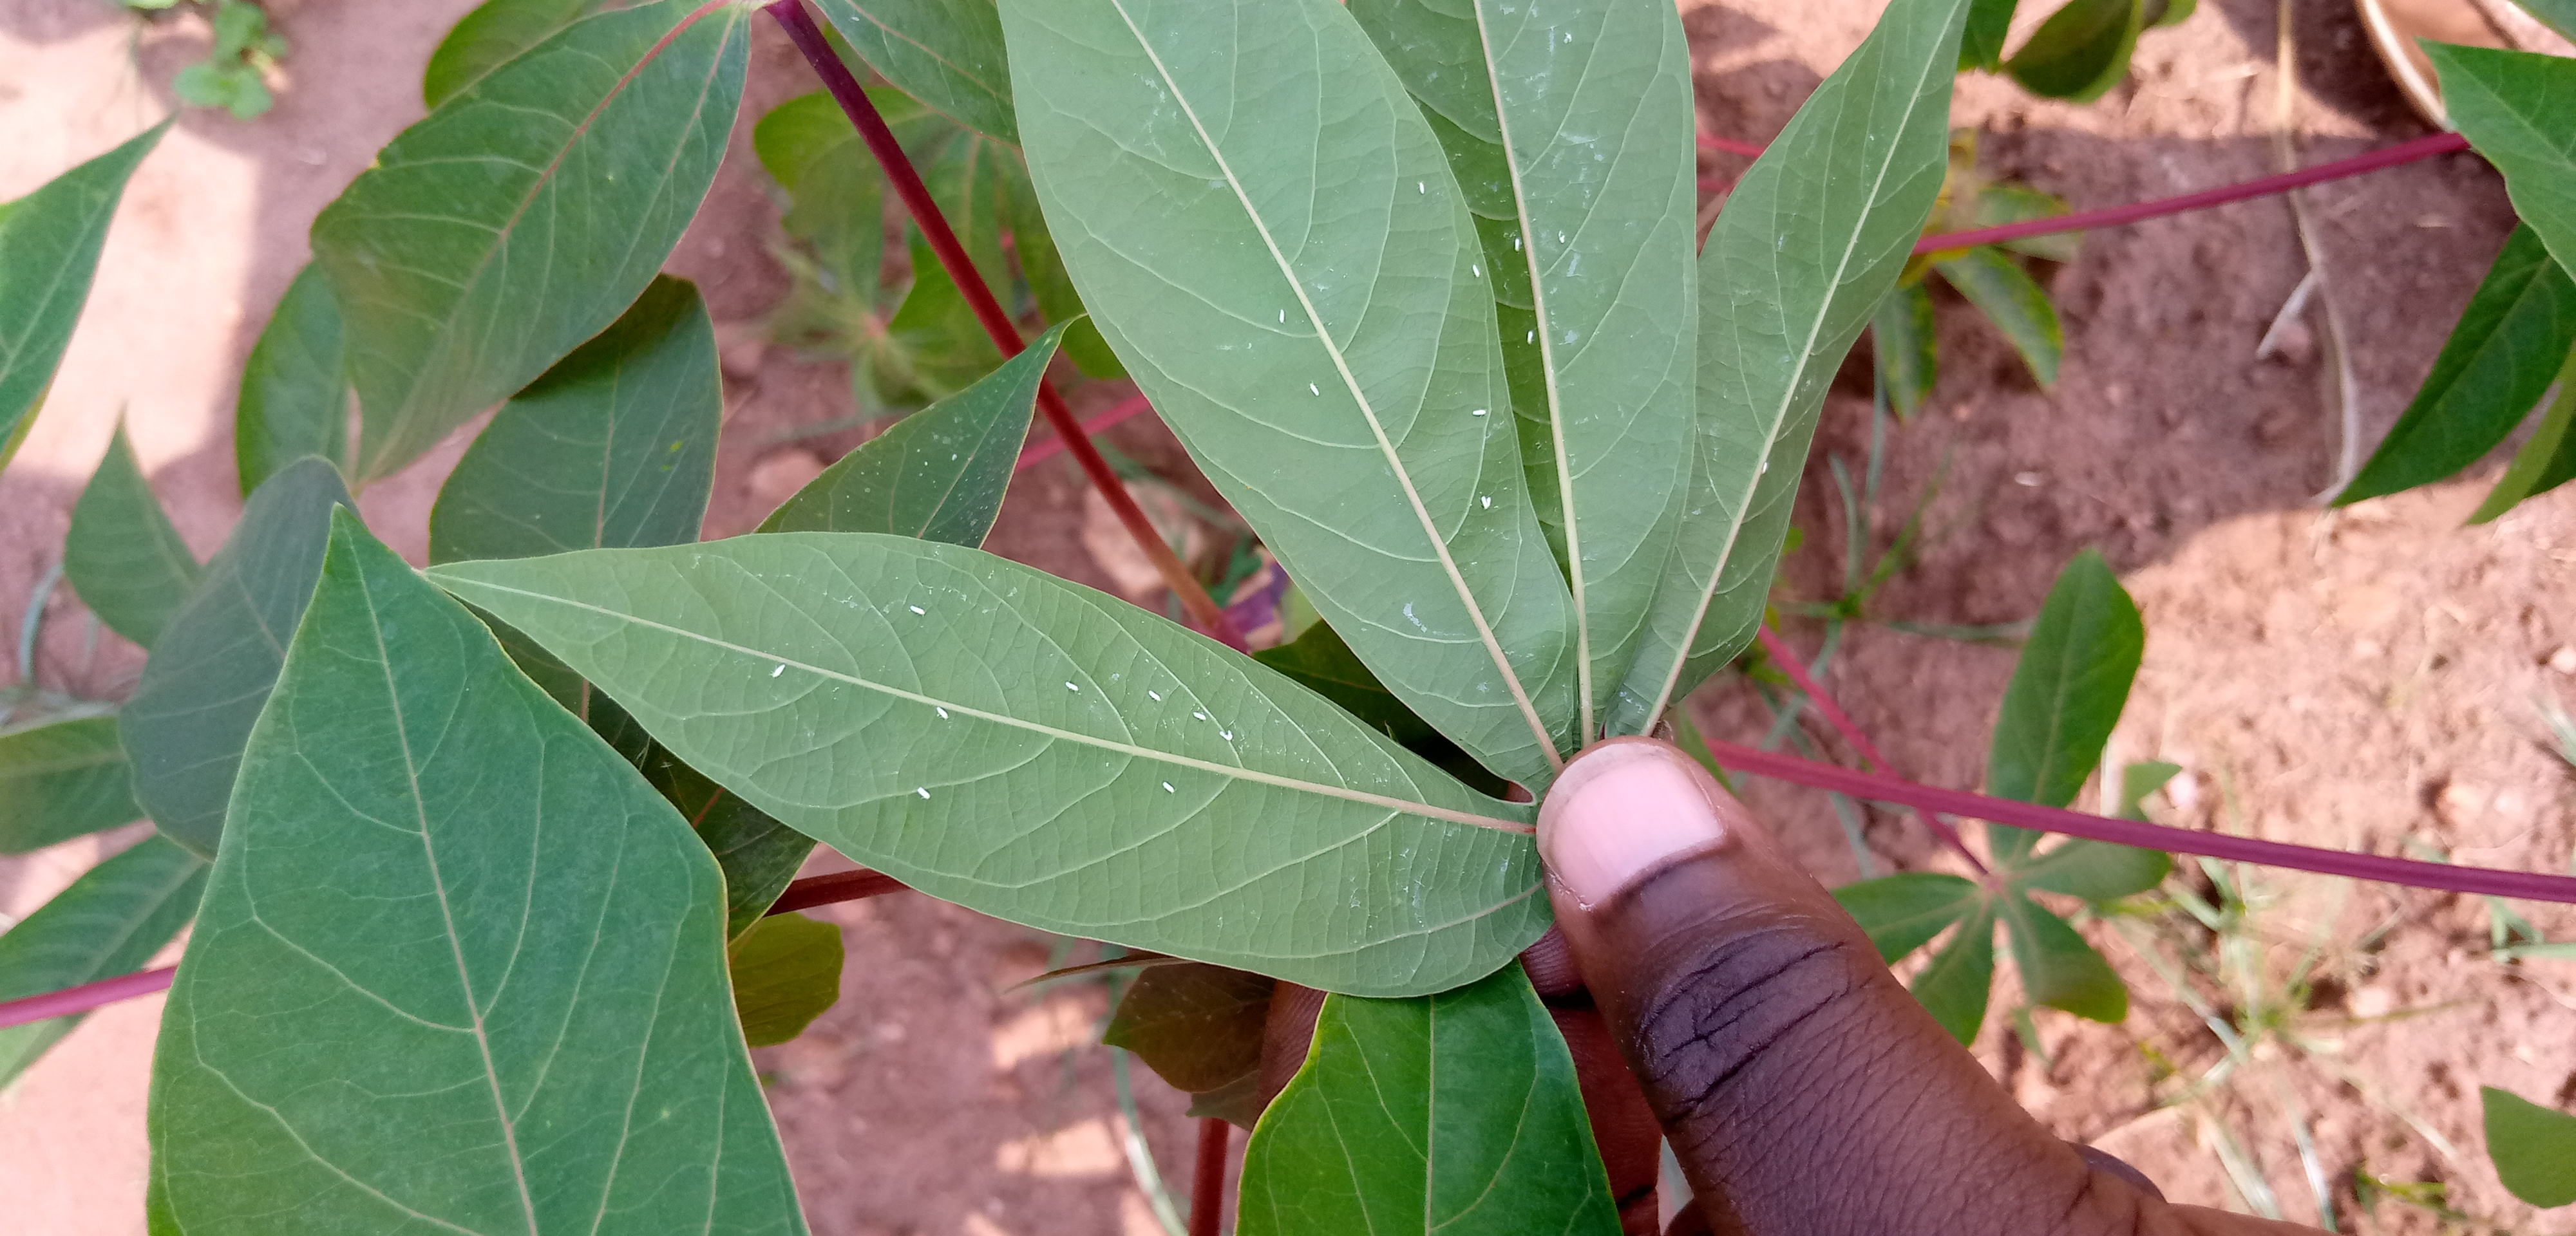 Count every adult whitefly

20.